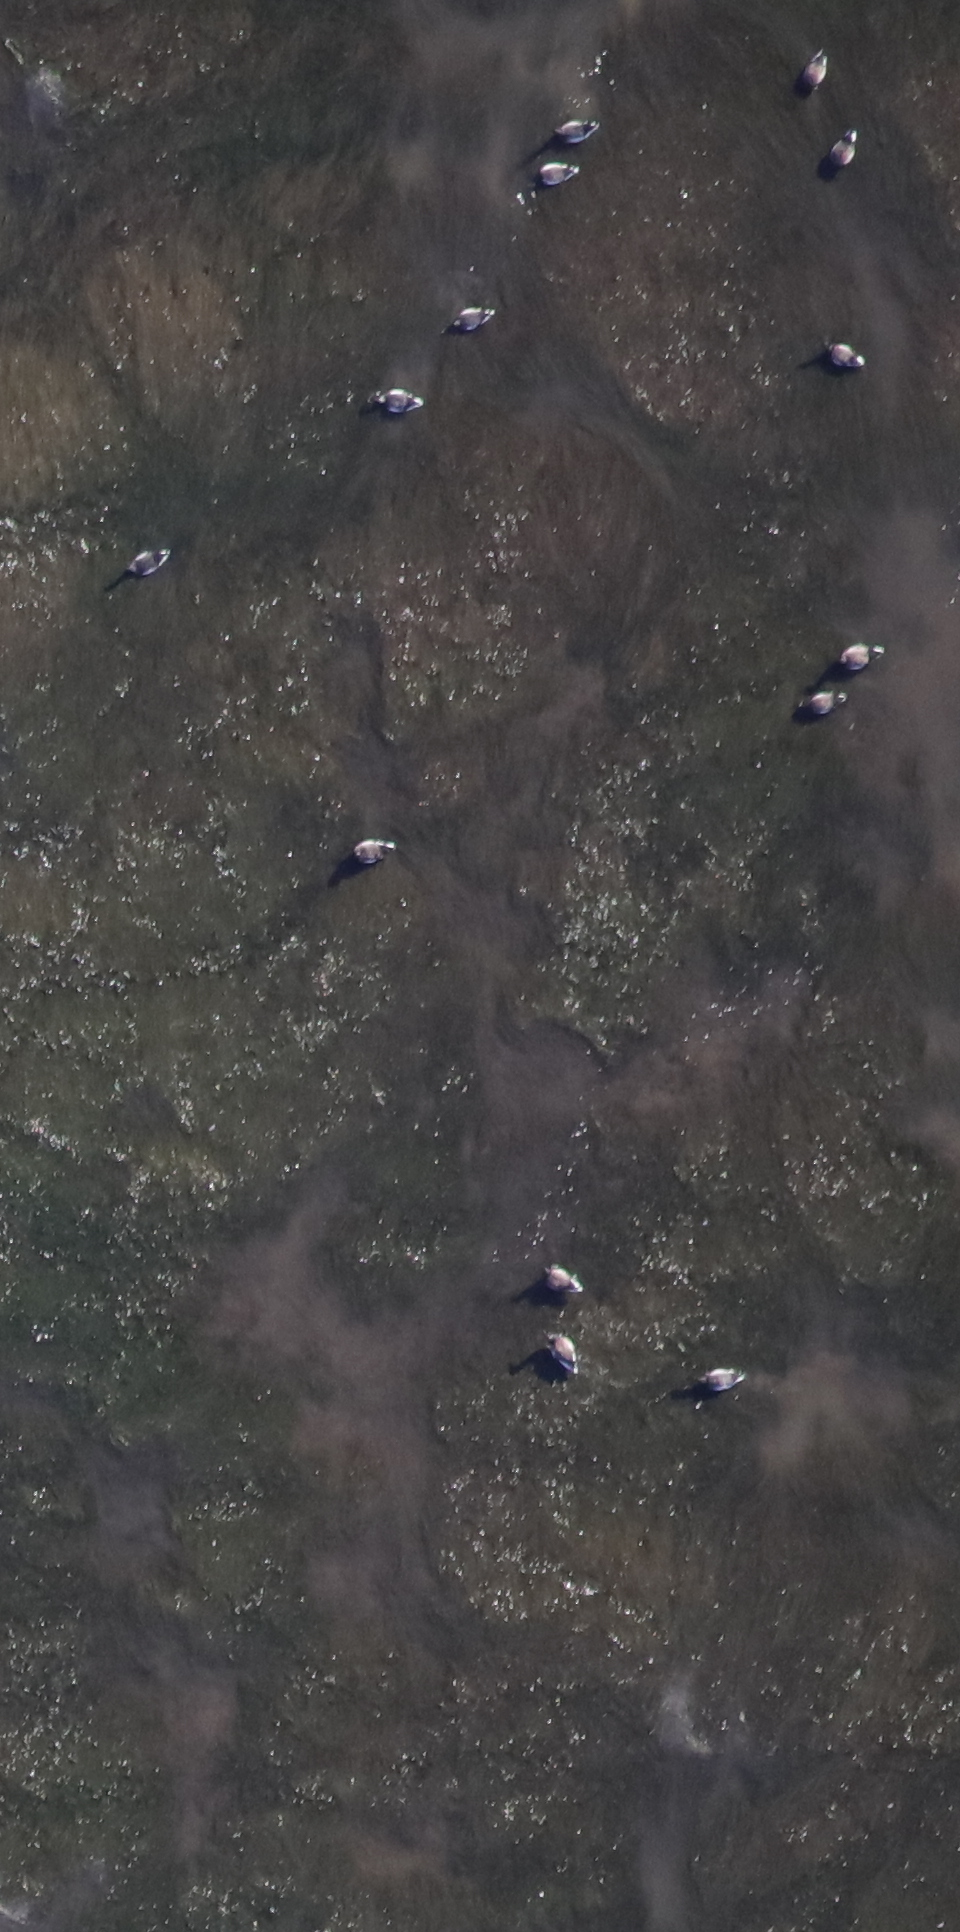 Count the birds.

14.